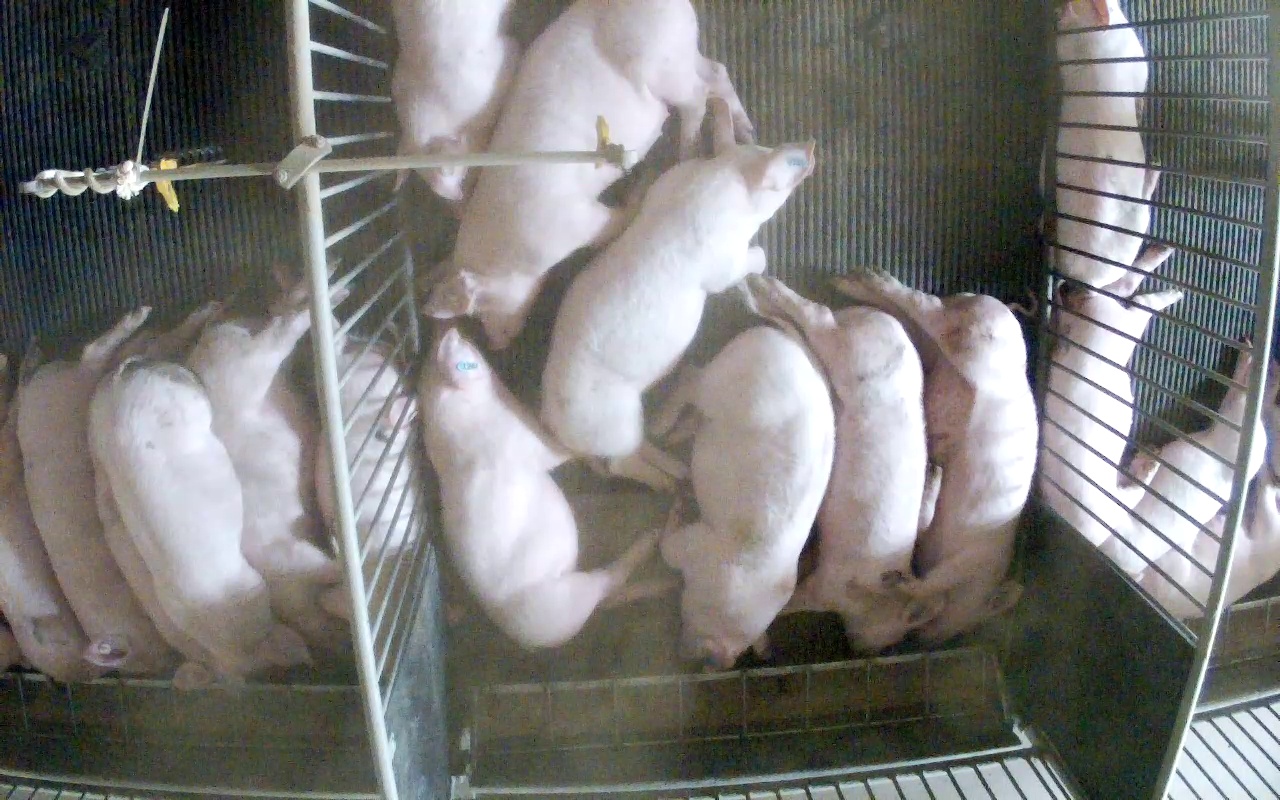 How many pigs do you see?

17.